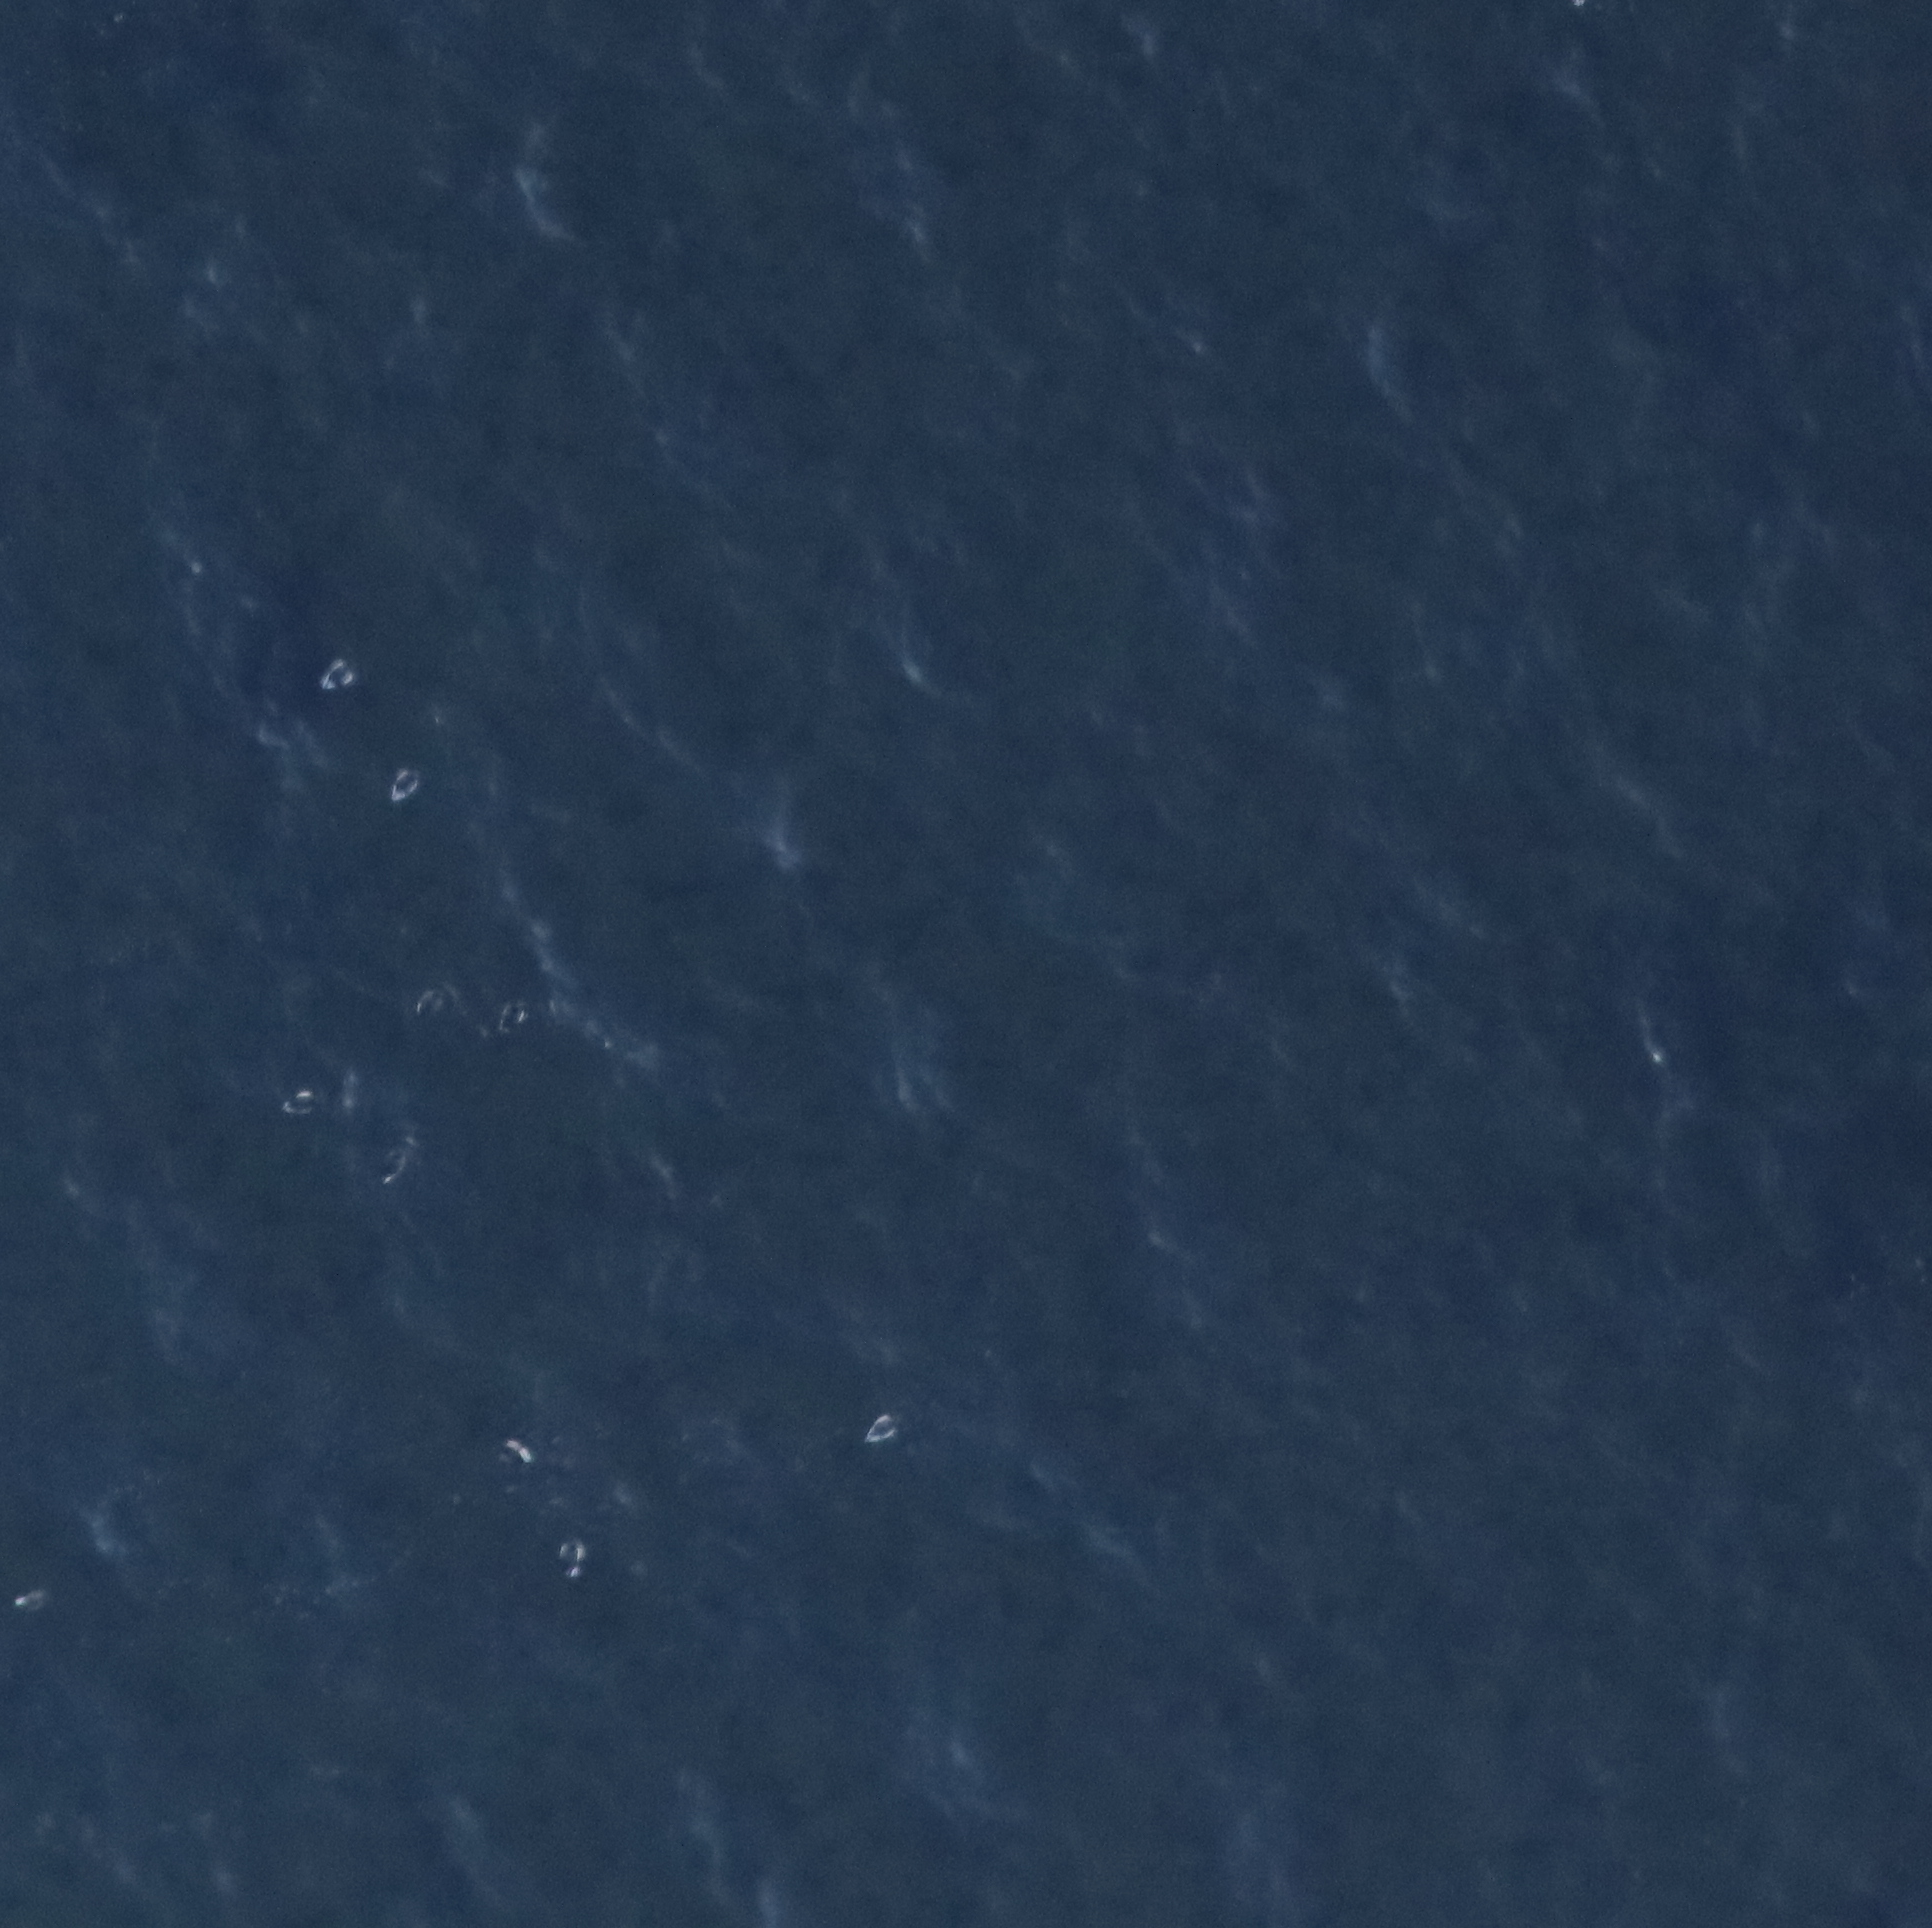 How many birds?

10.